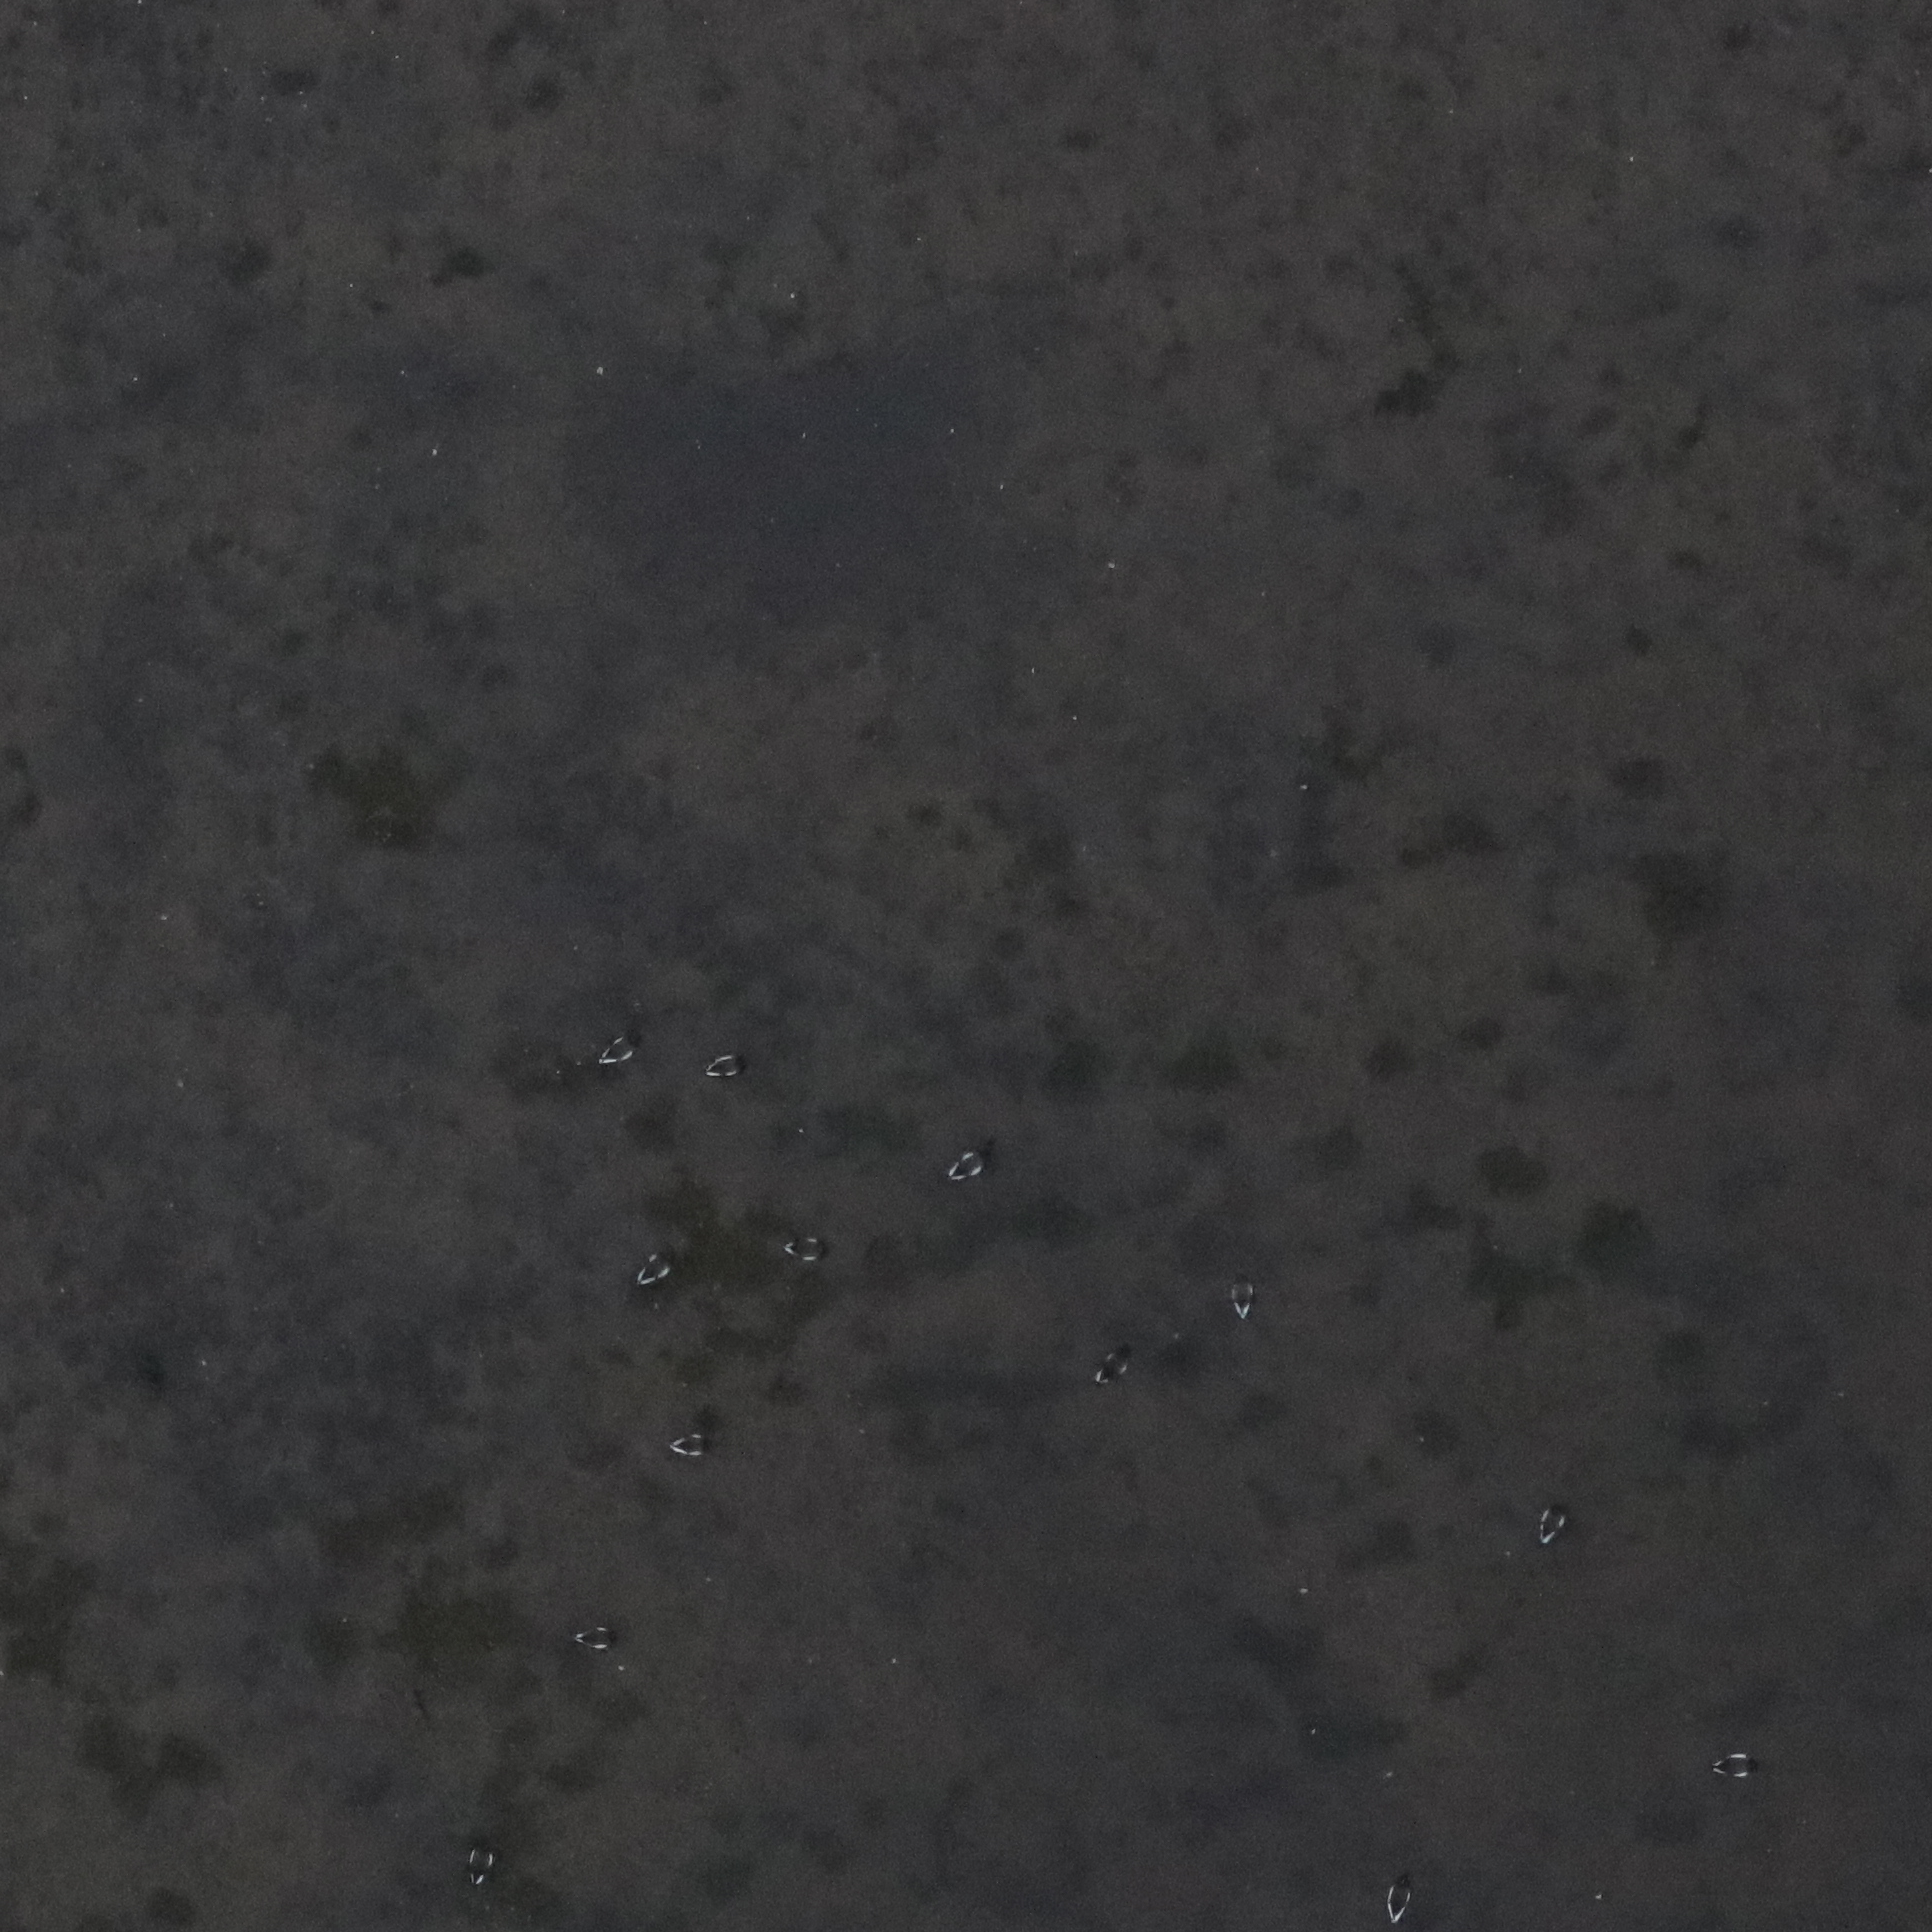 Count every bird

13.